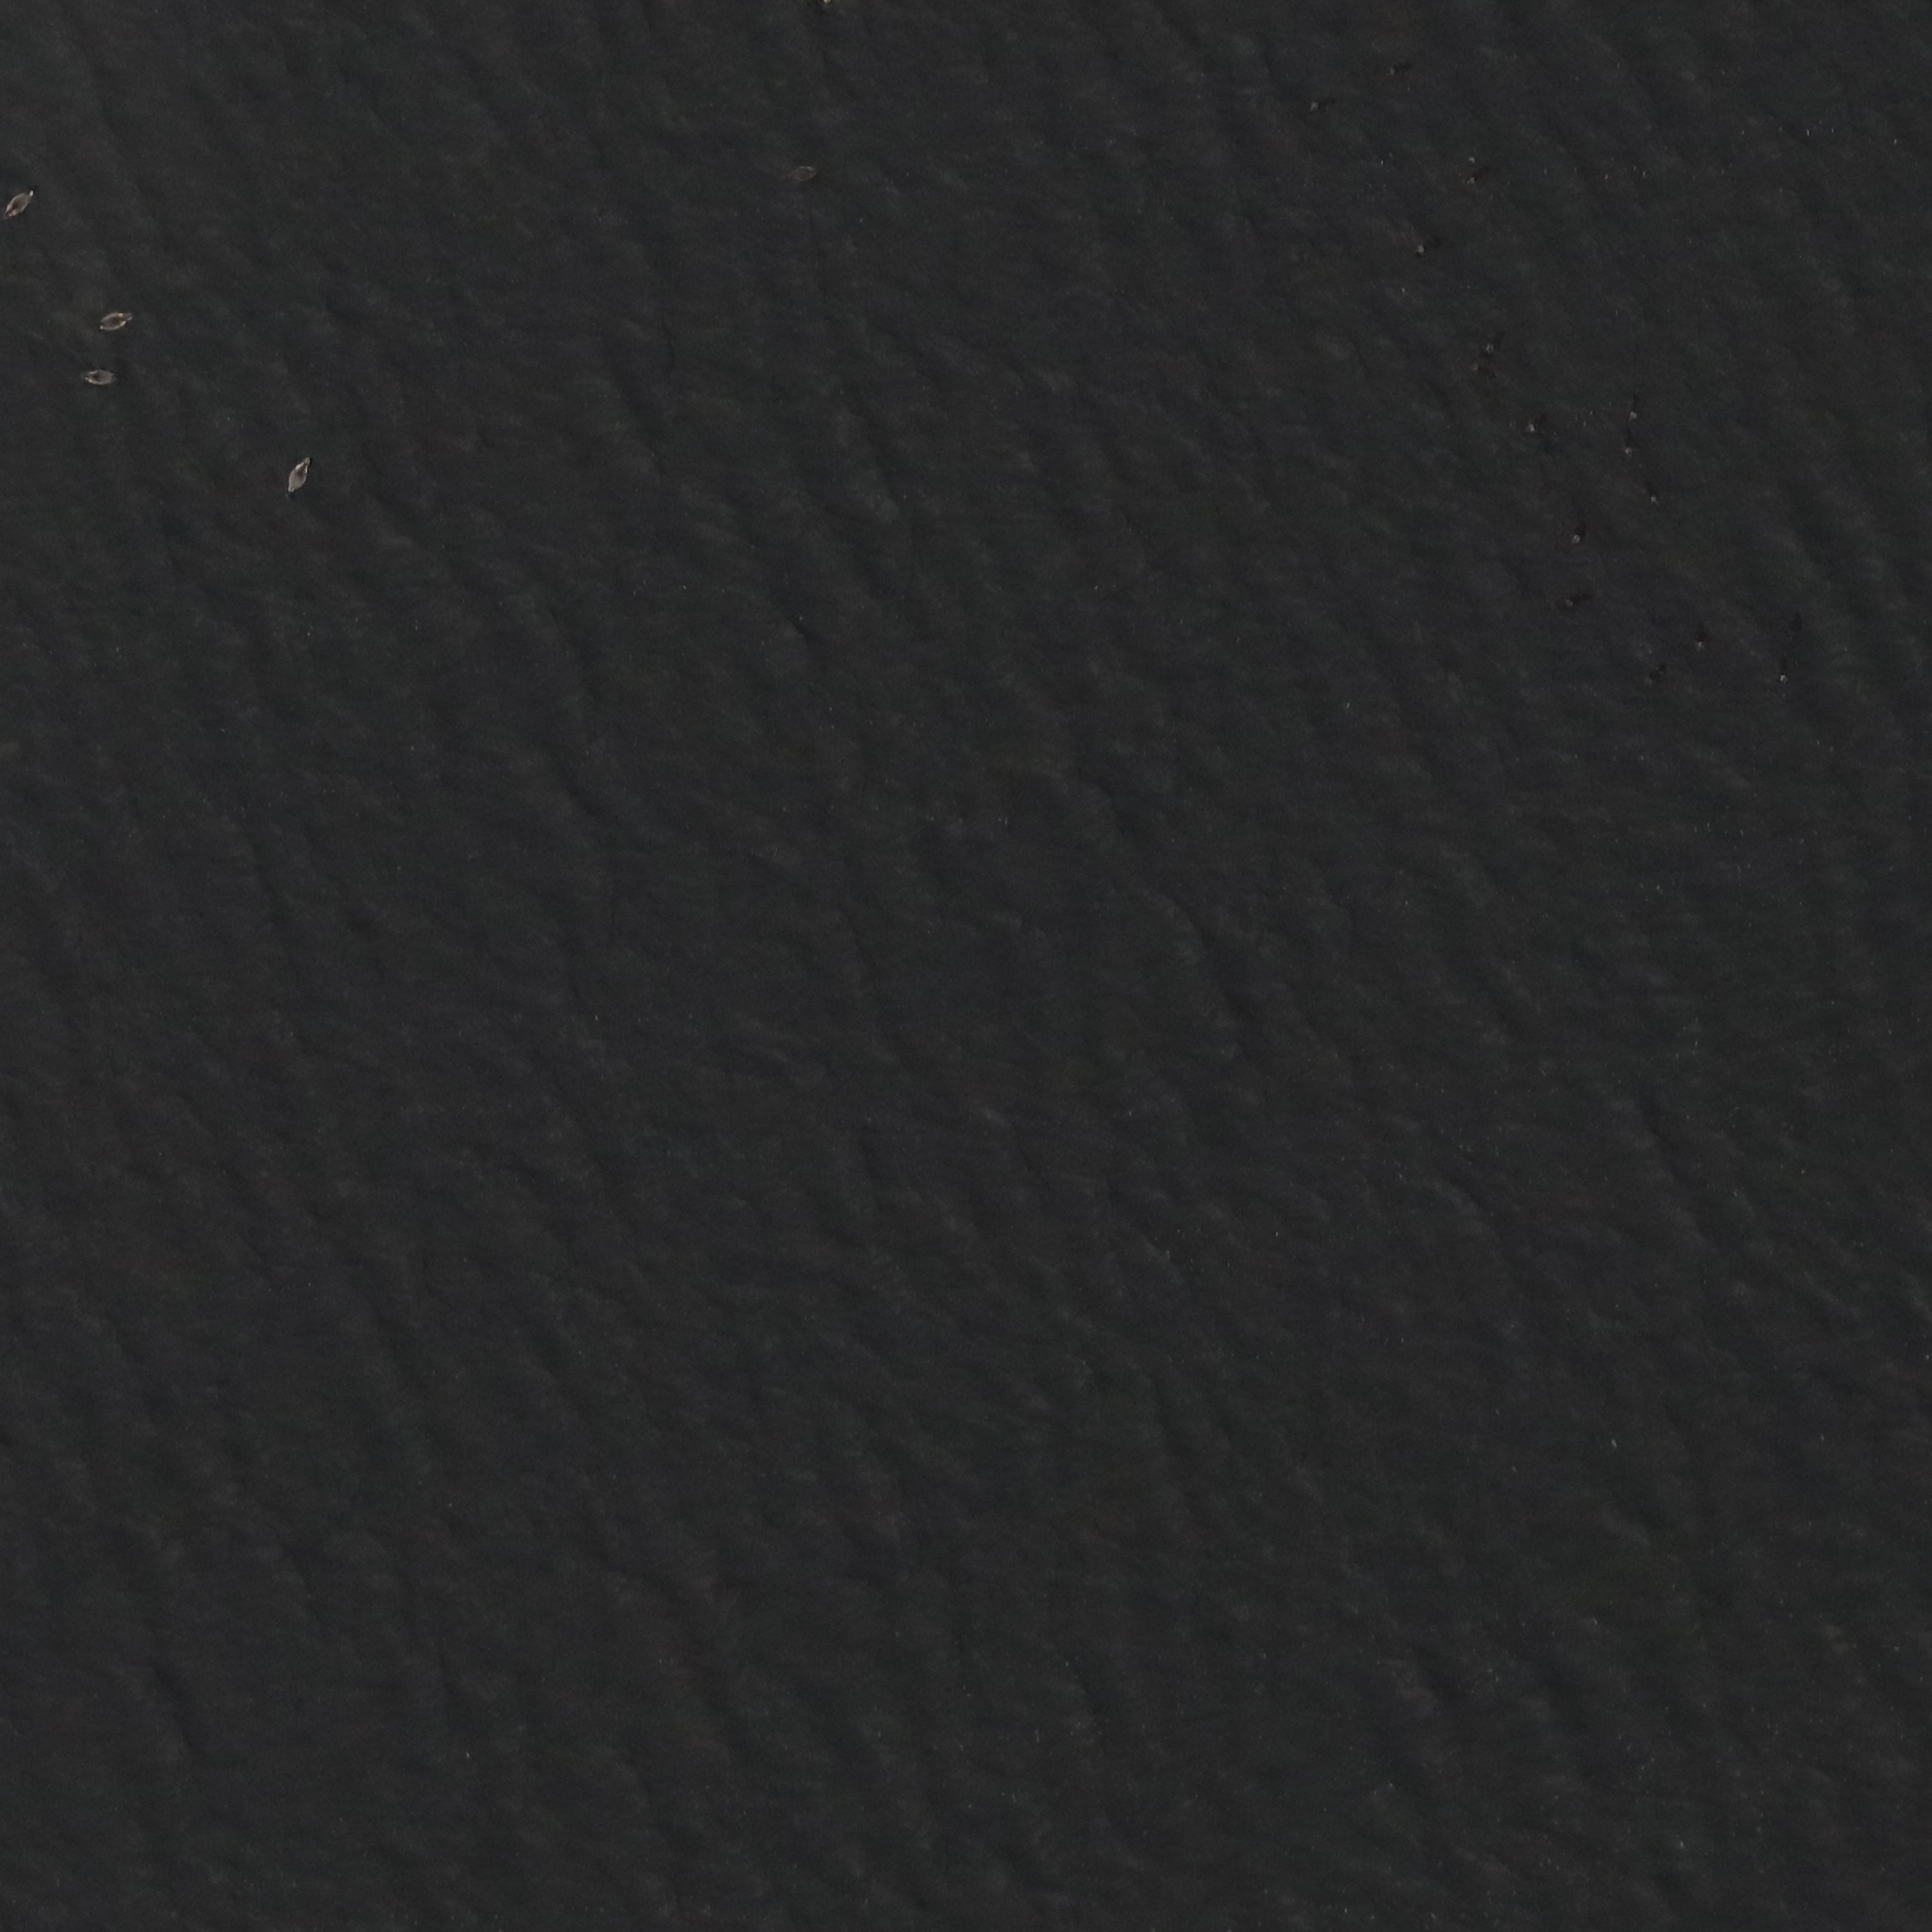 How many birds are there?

21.